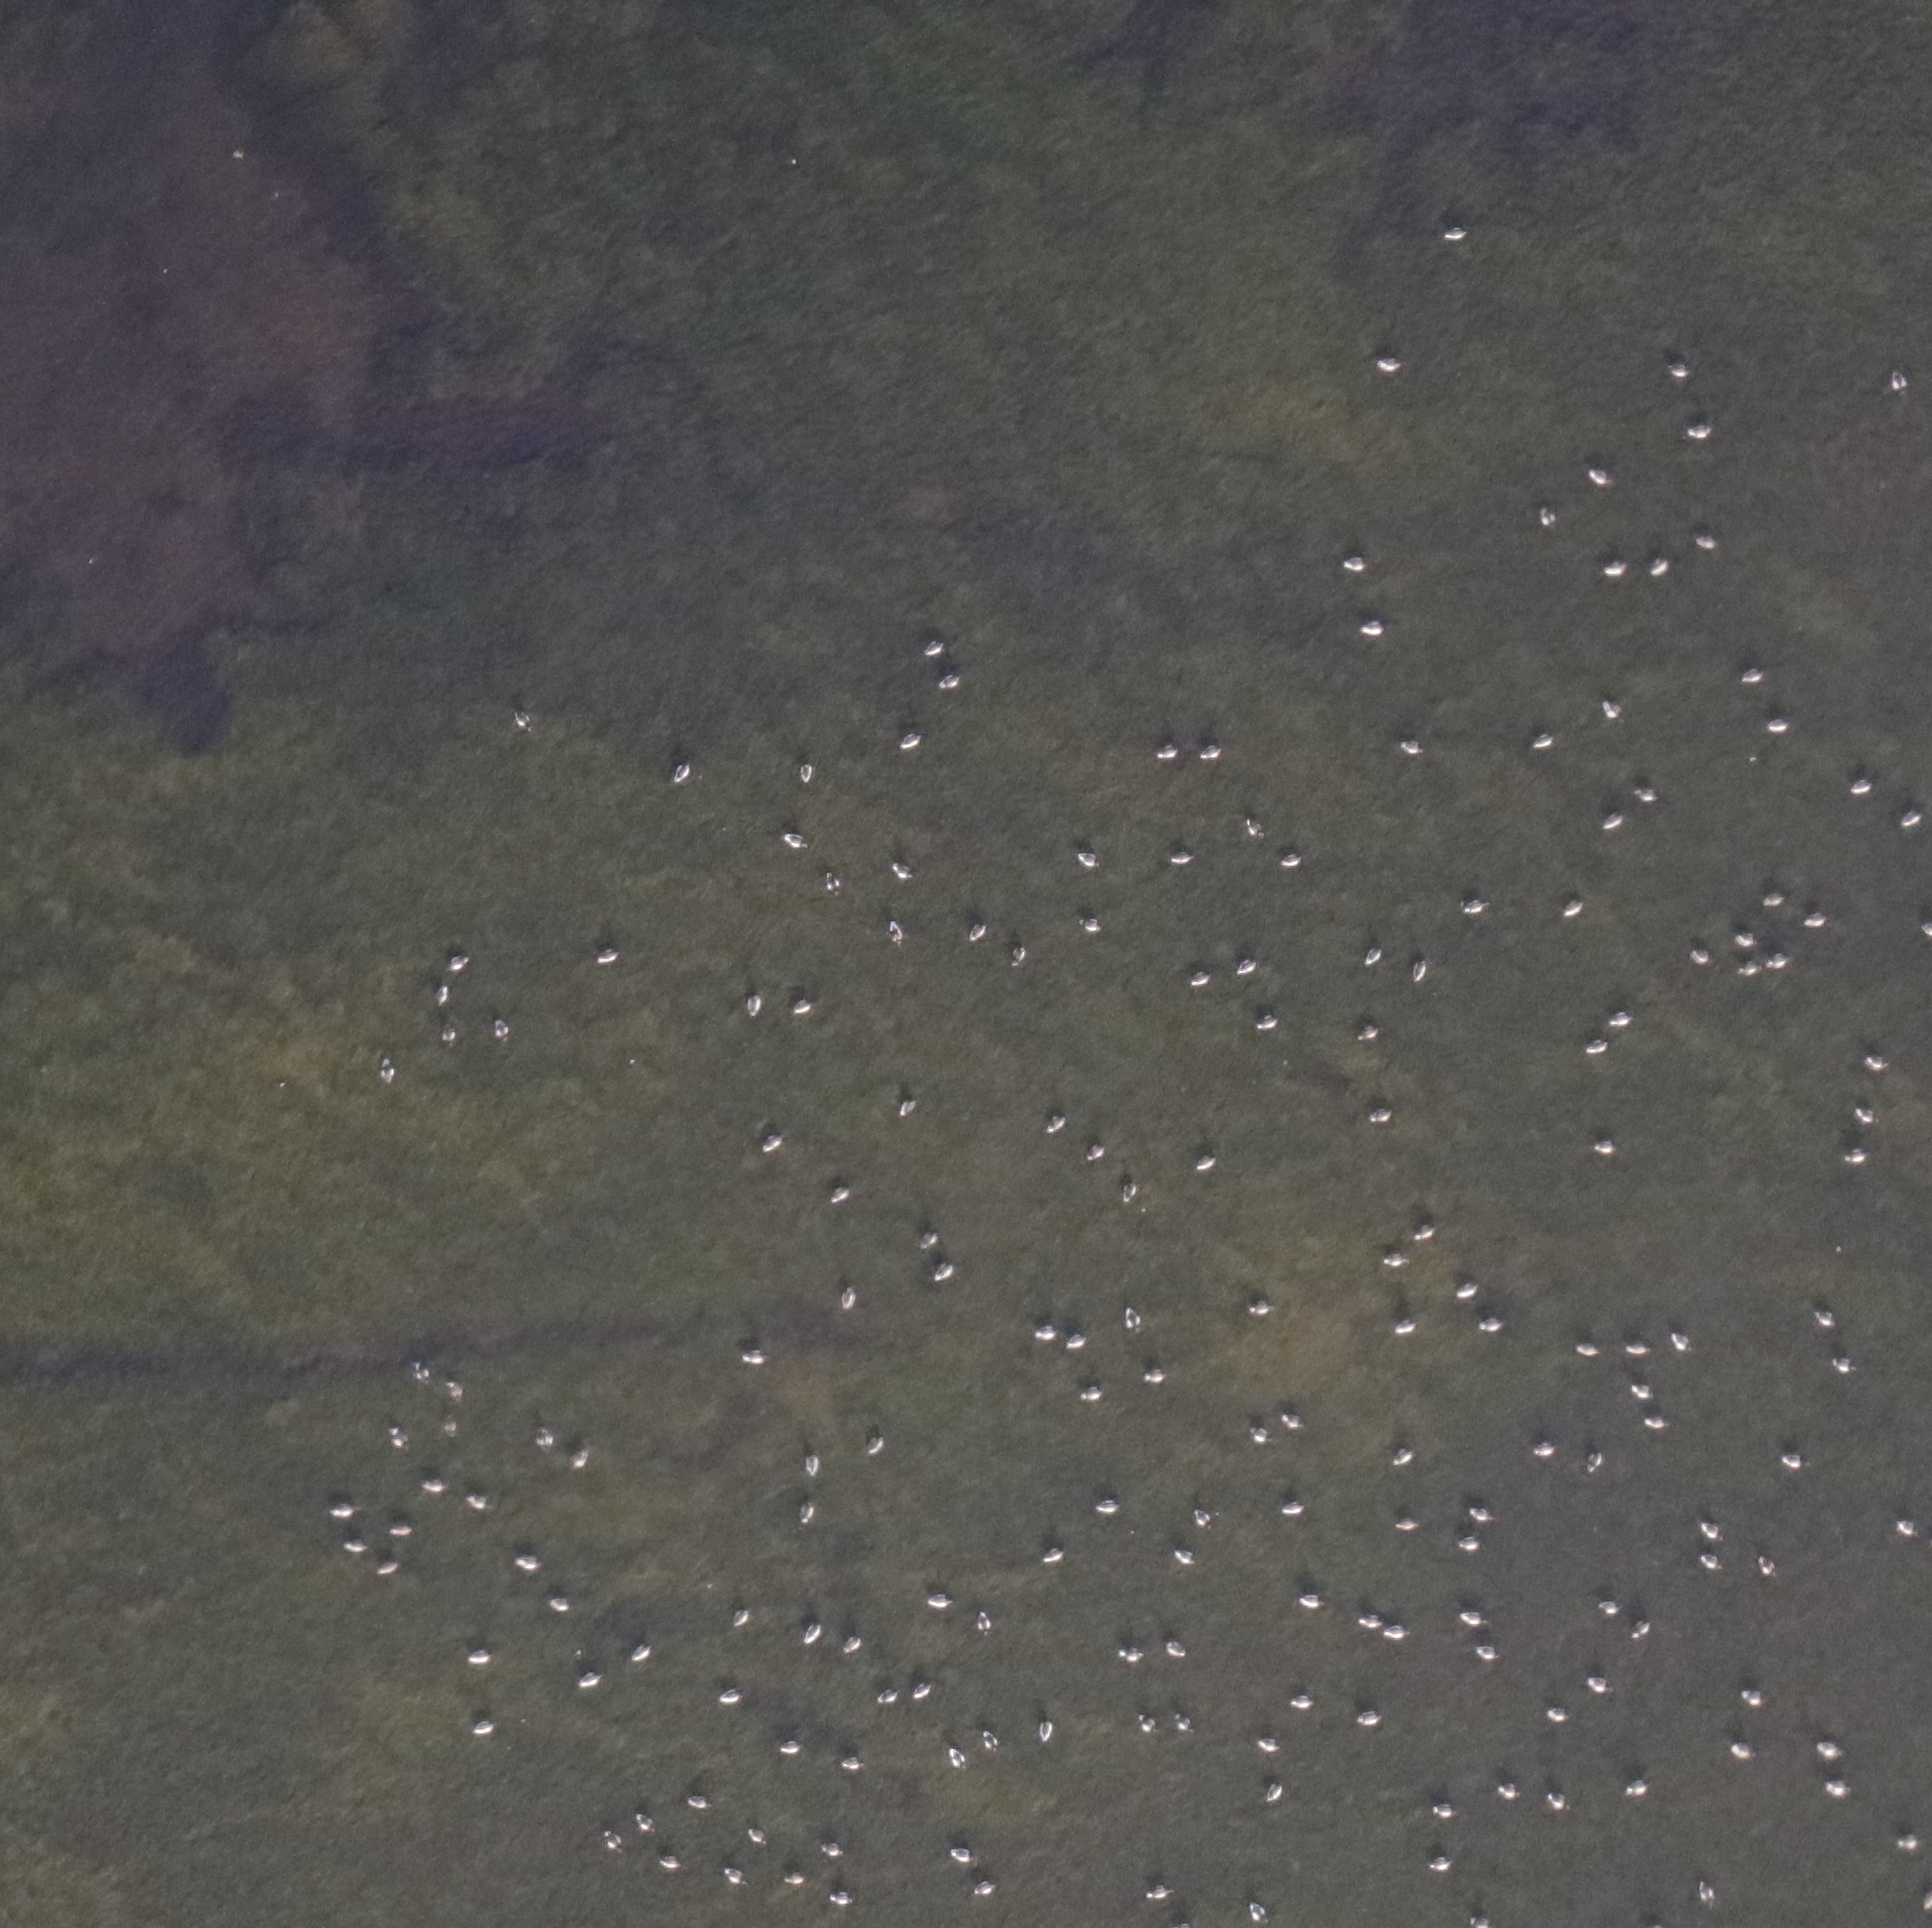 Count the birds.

193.